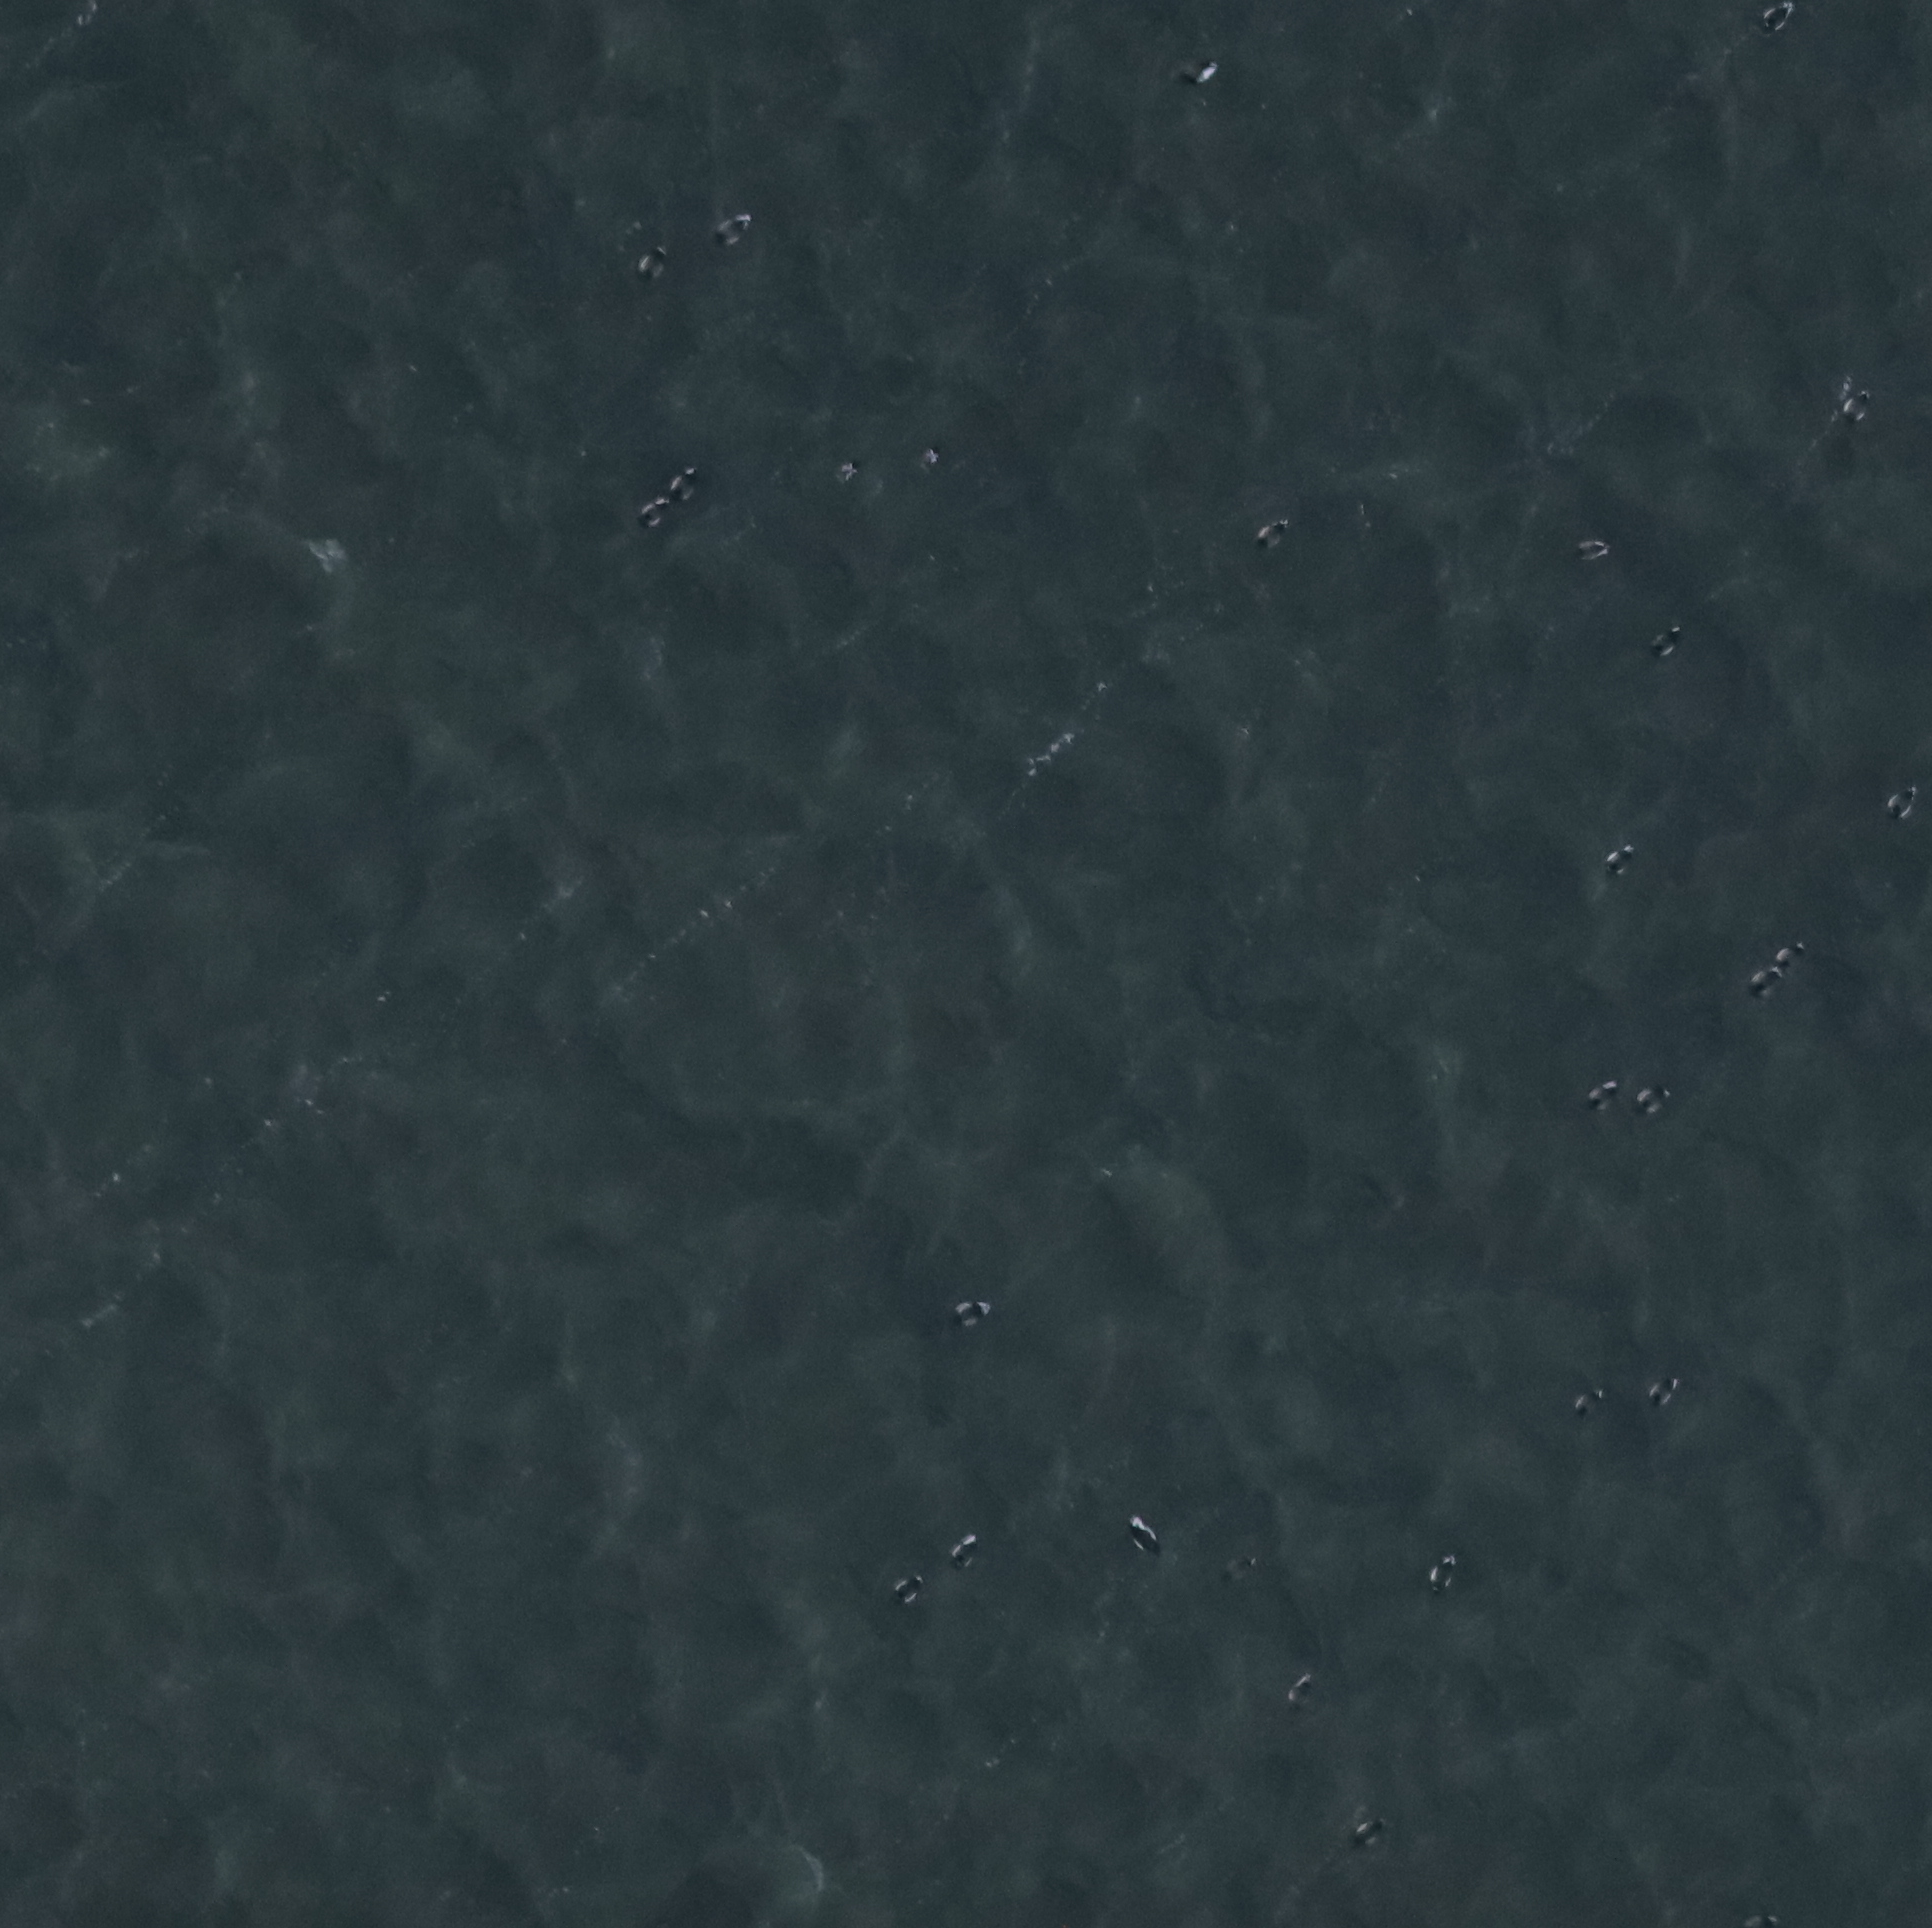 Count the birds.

28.